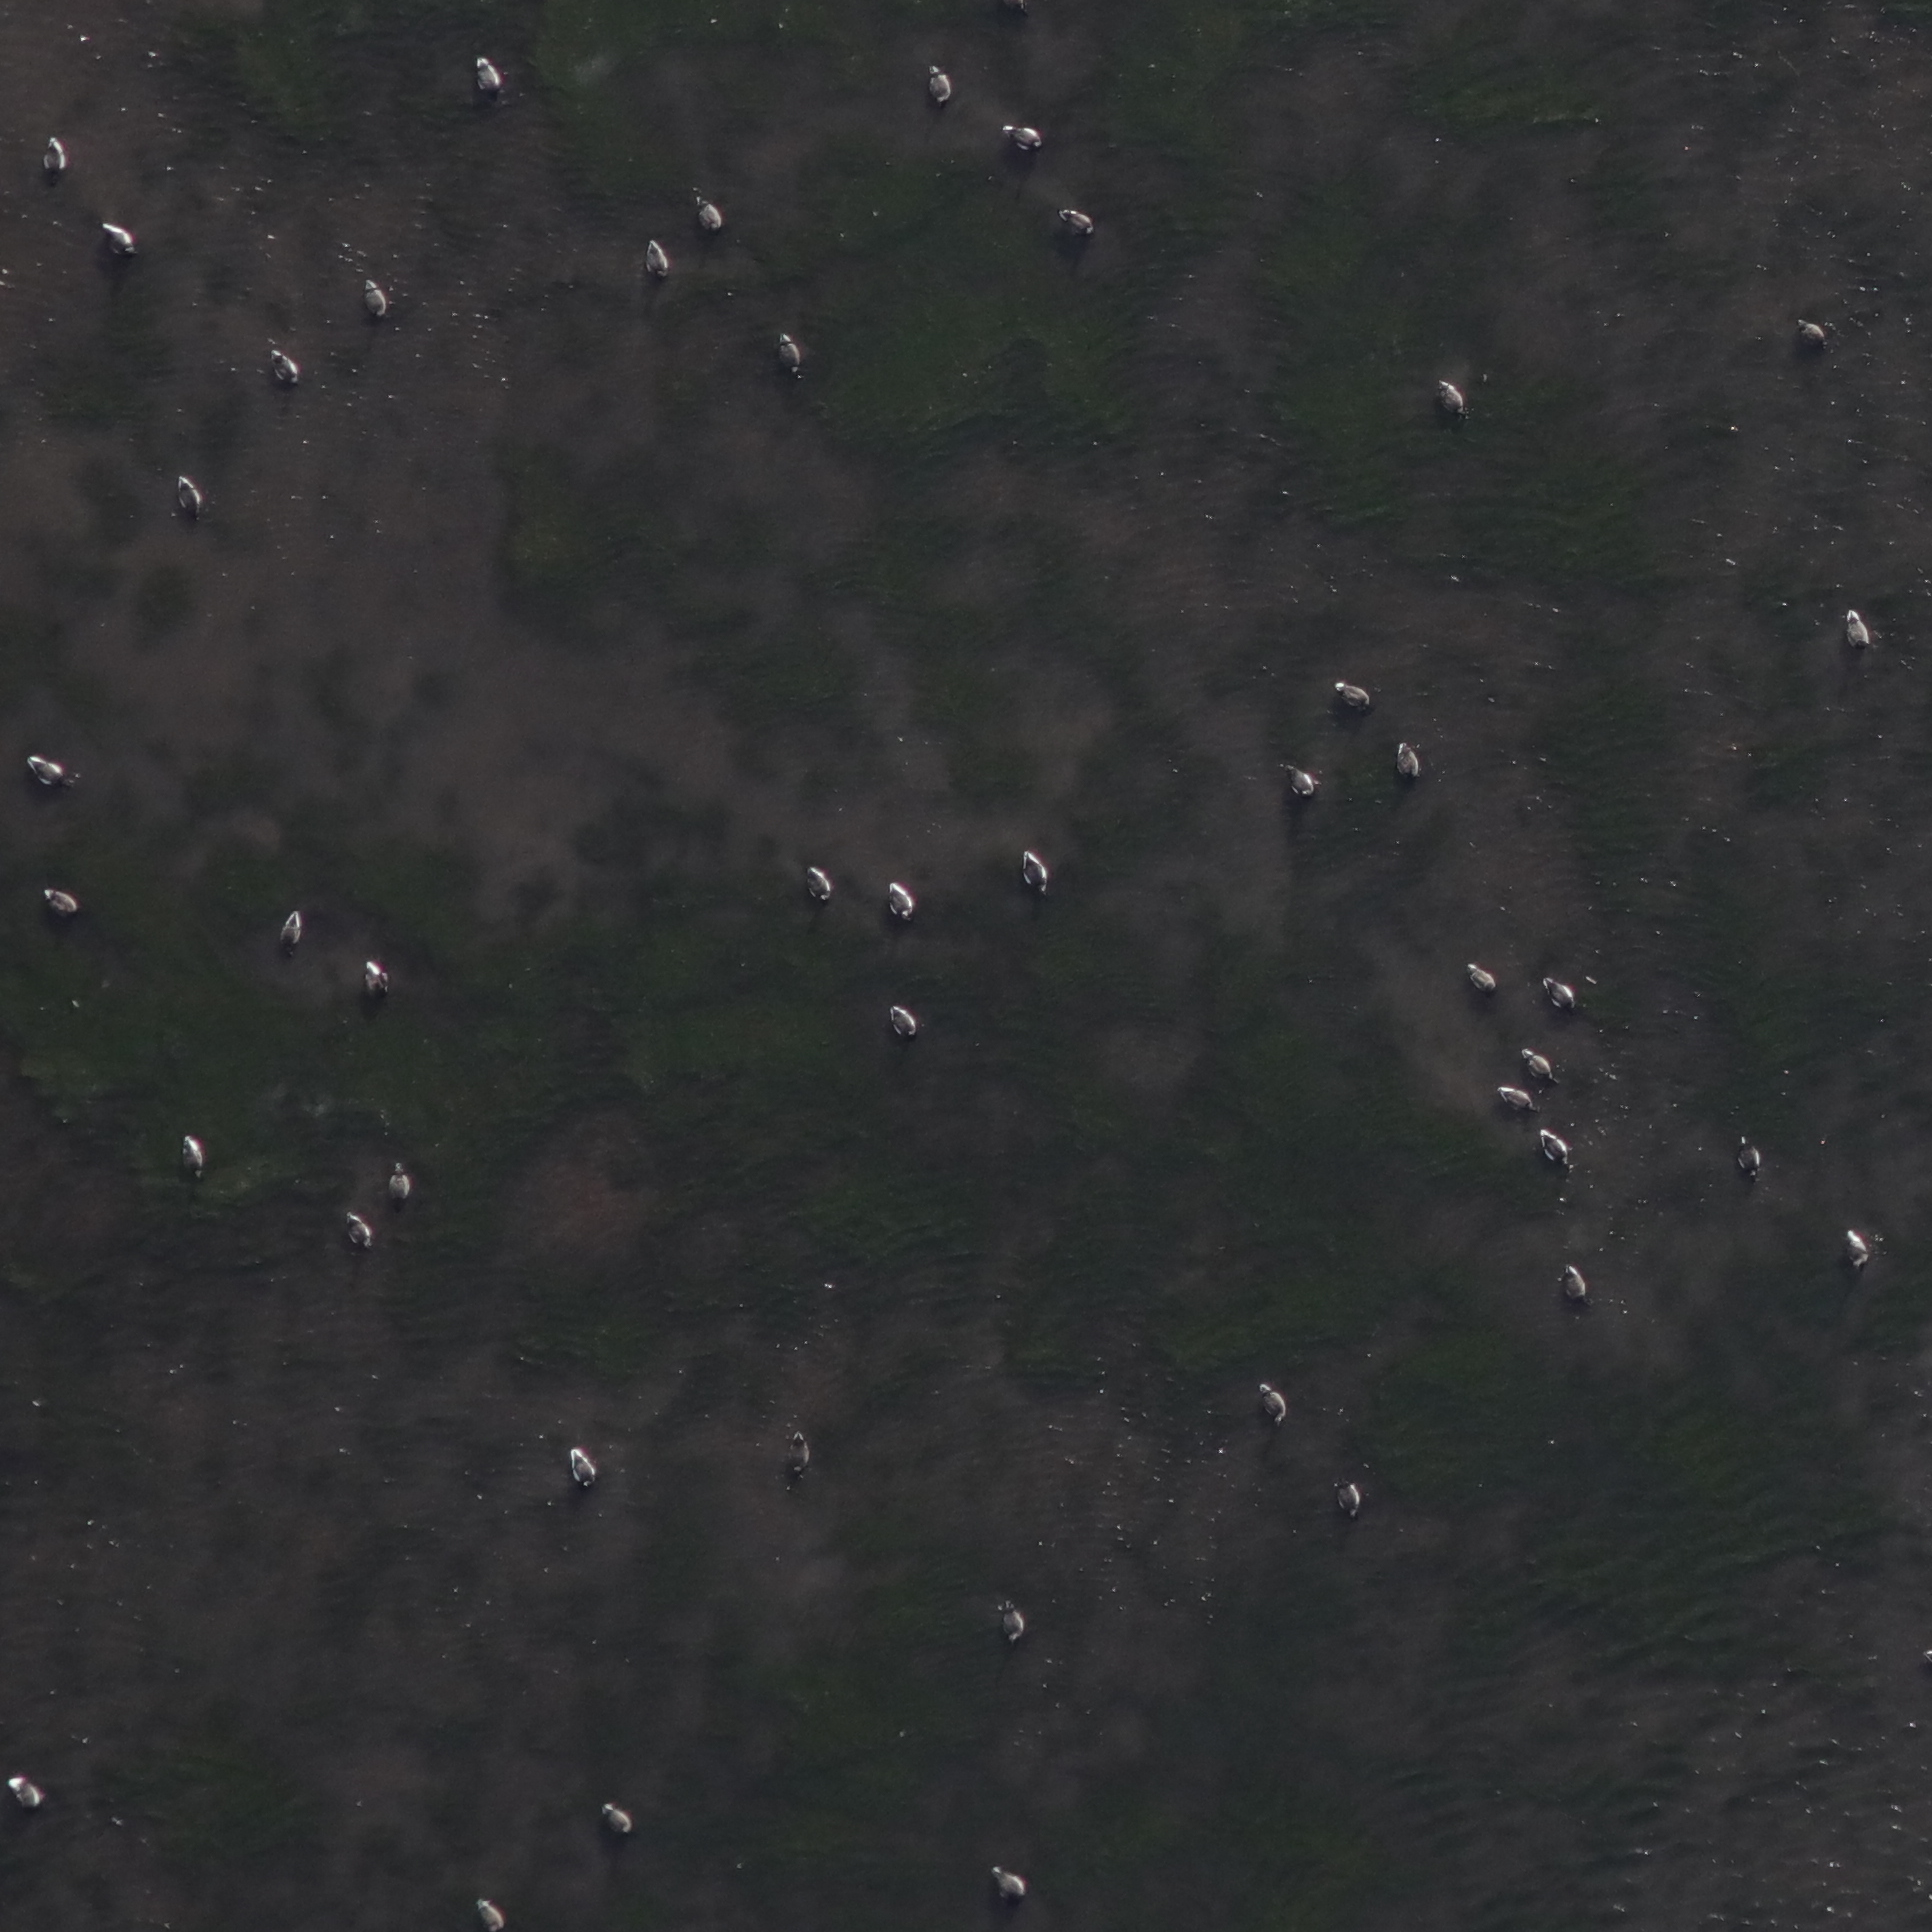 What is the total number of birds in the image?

46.